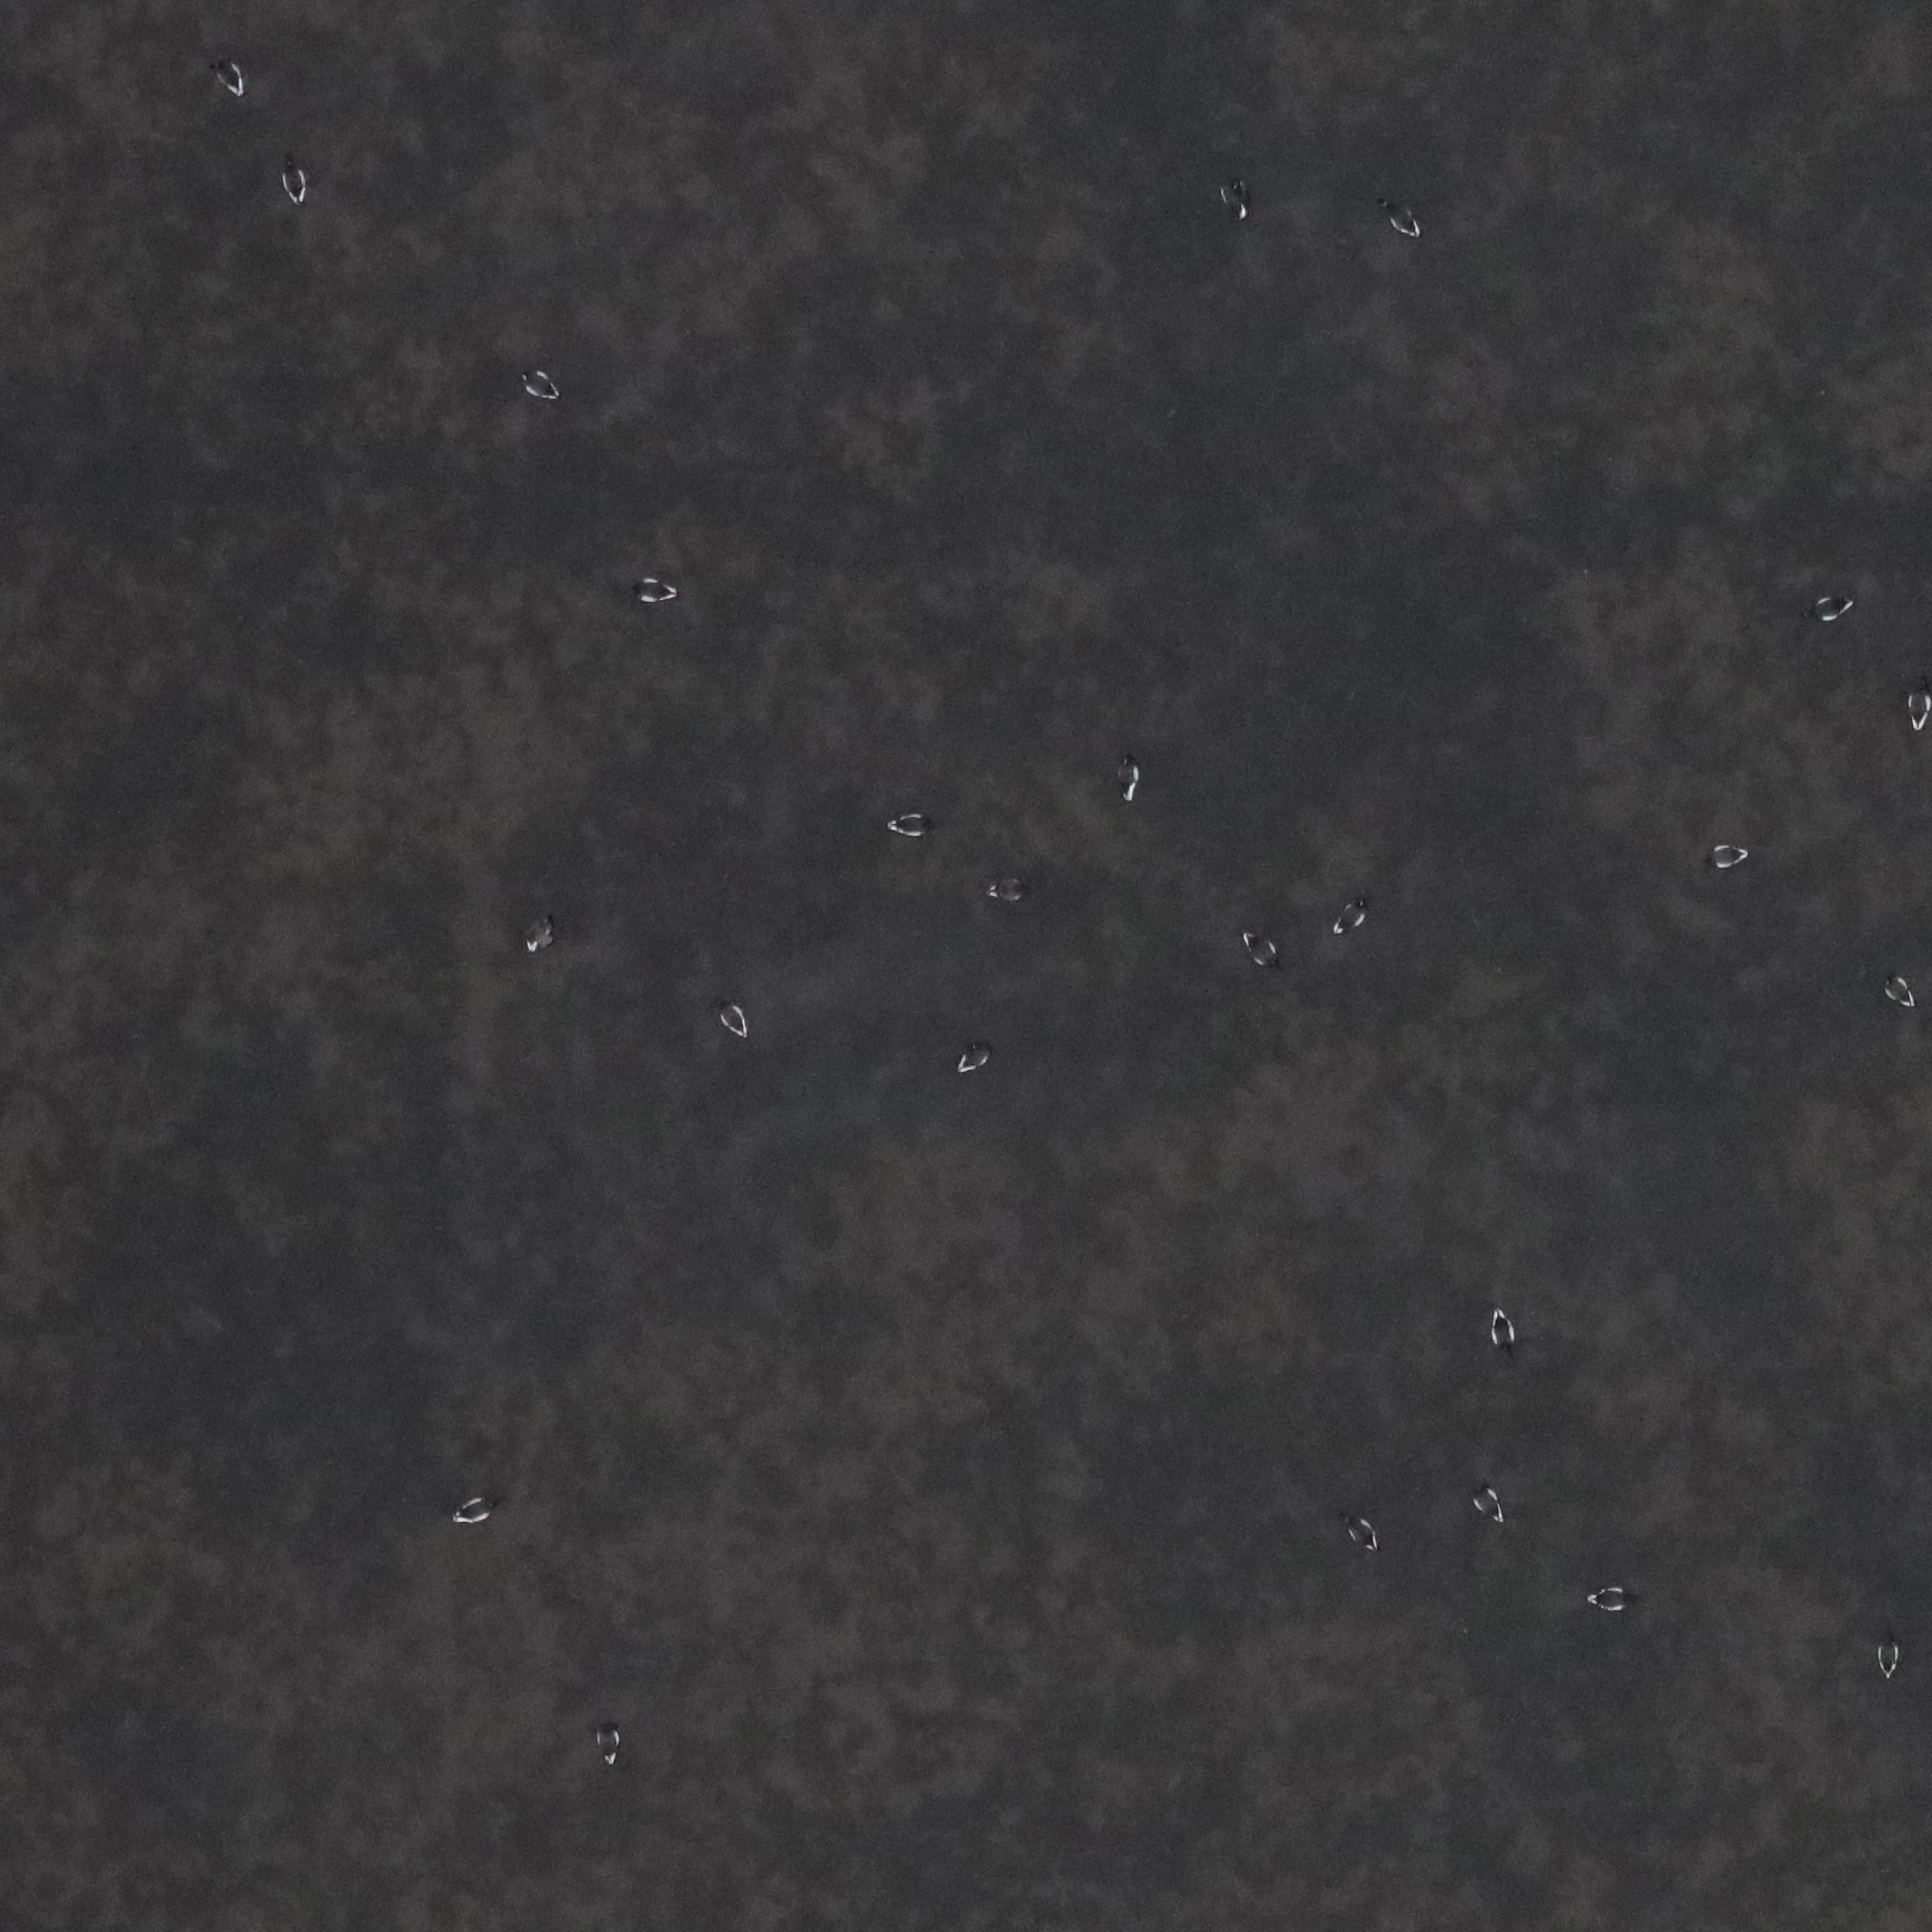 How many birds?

25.